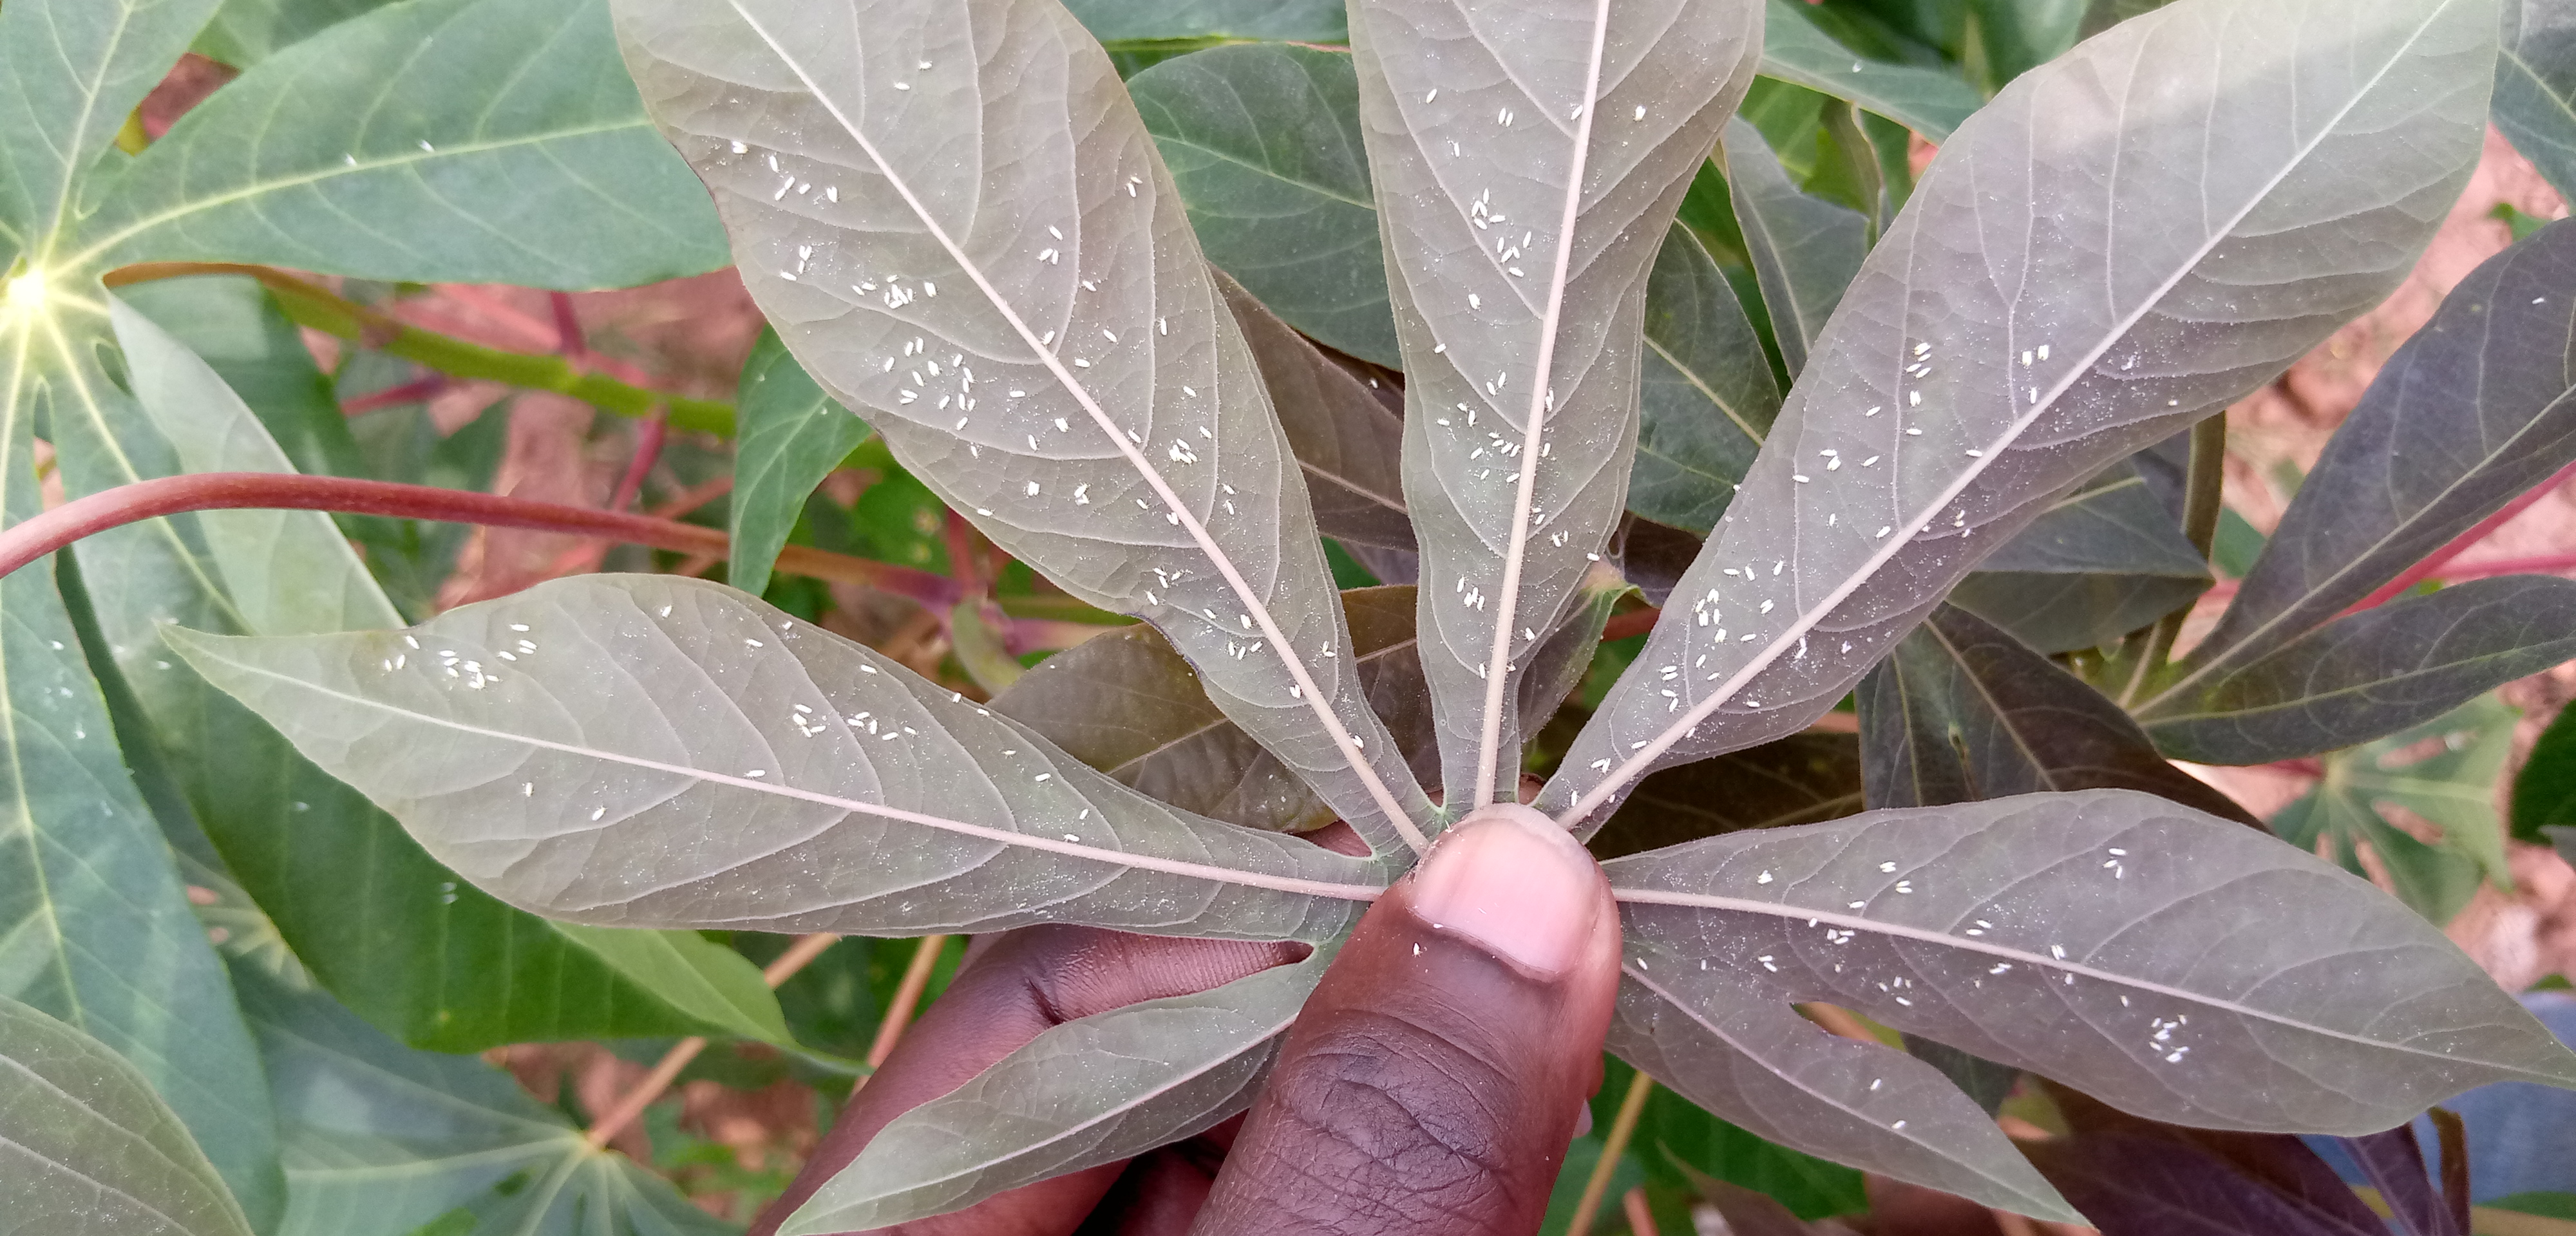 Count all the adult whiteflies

178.